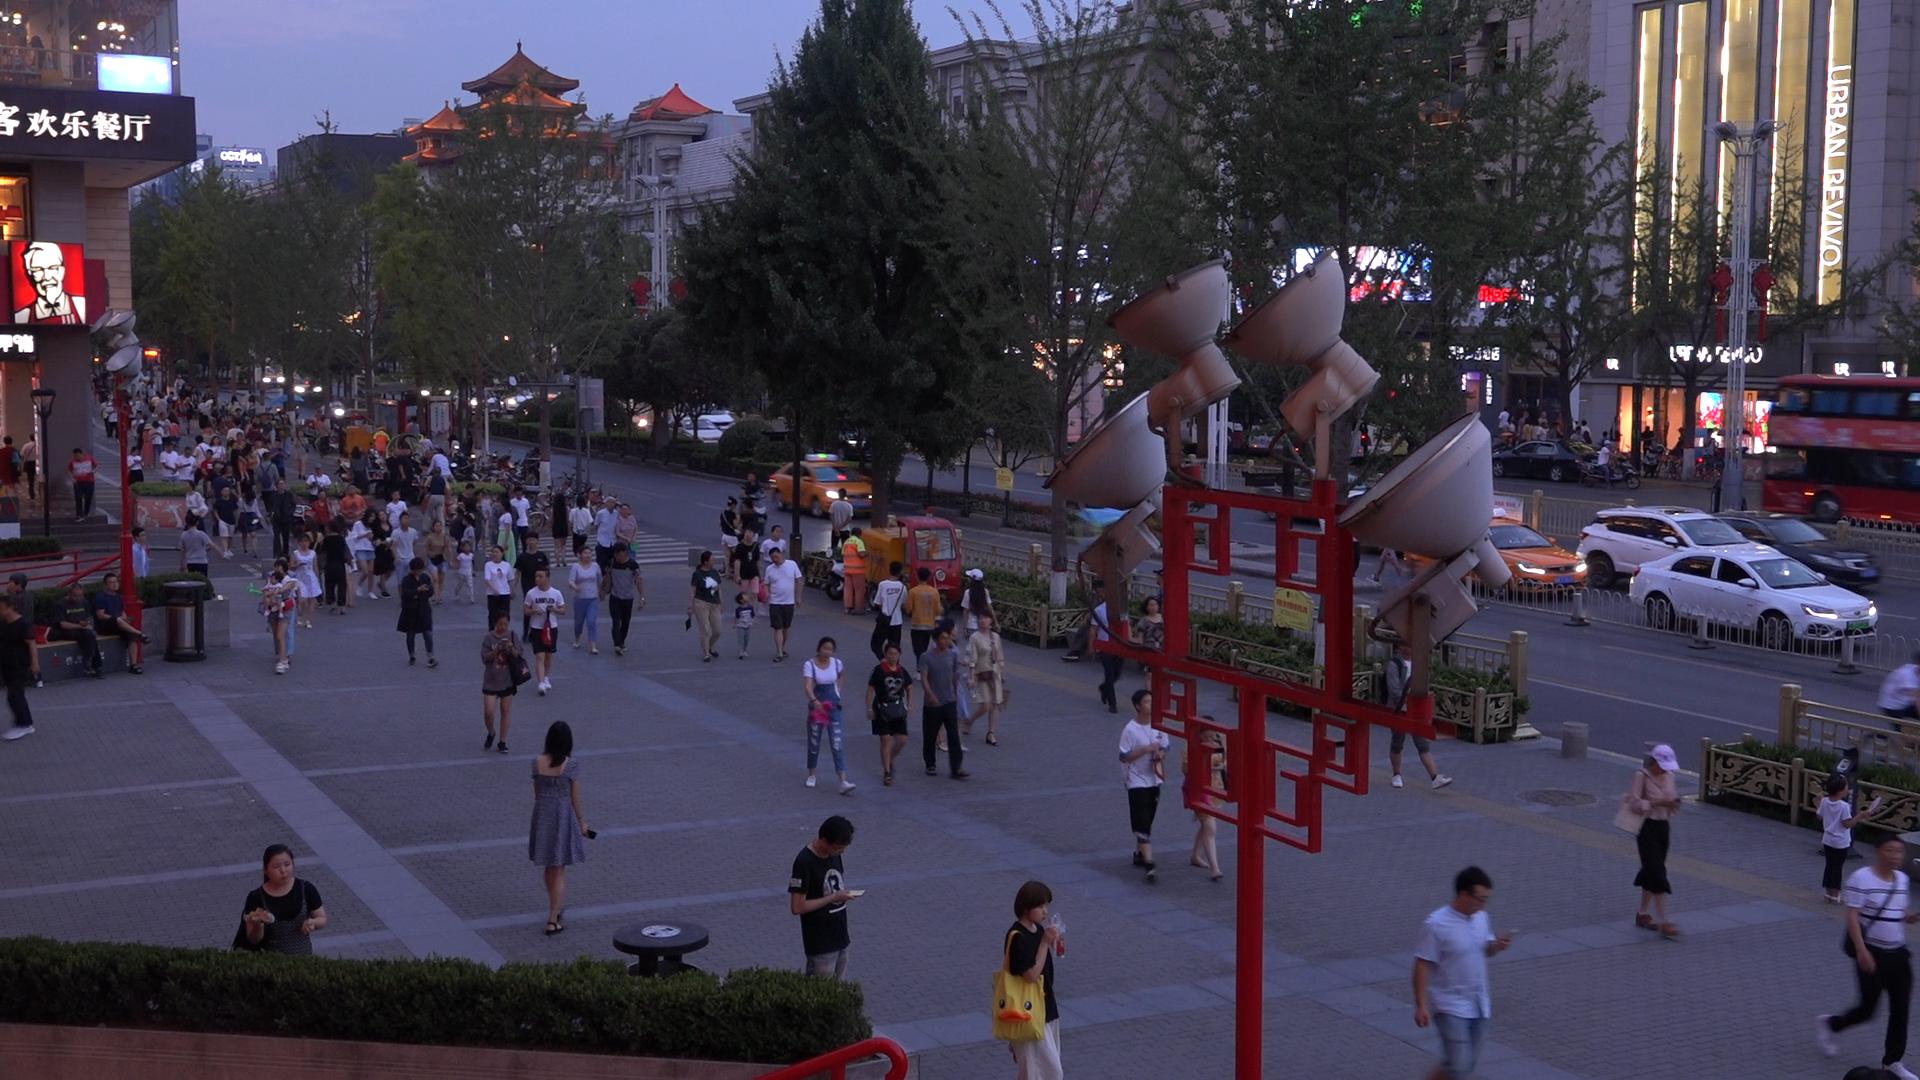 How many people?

179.